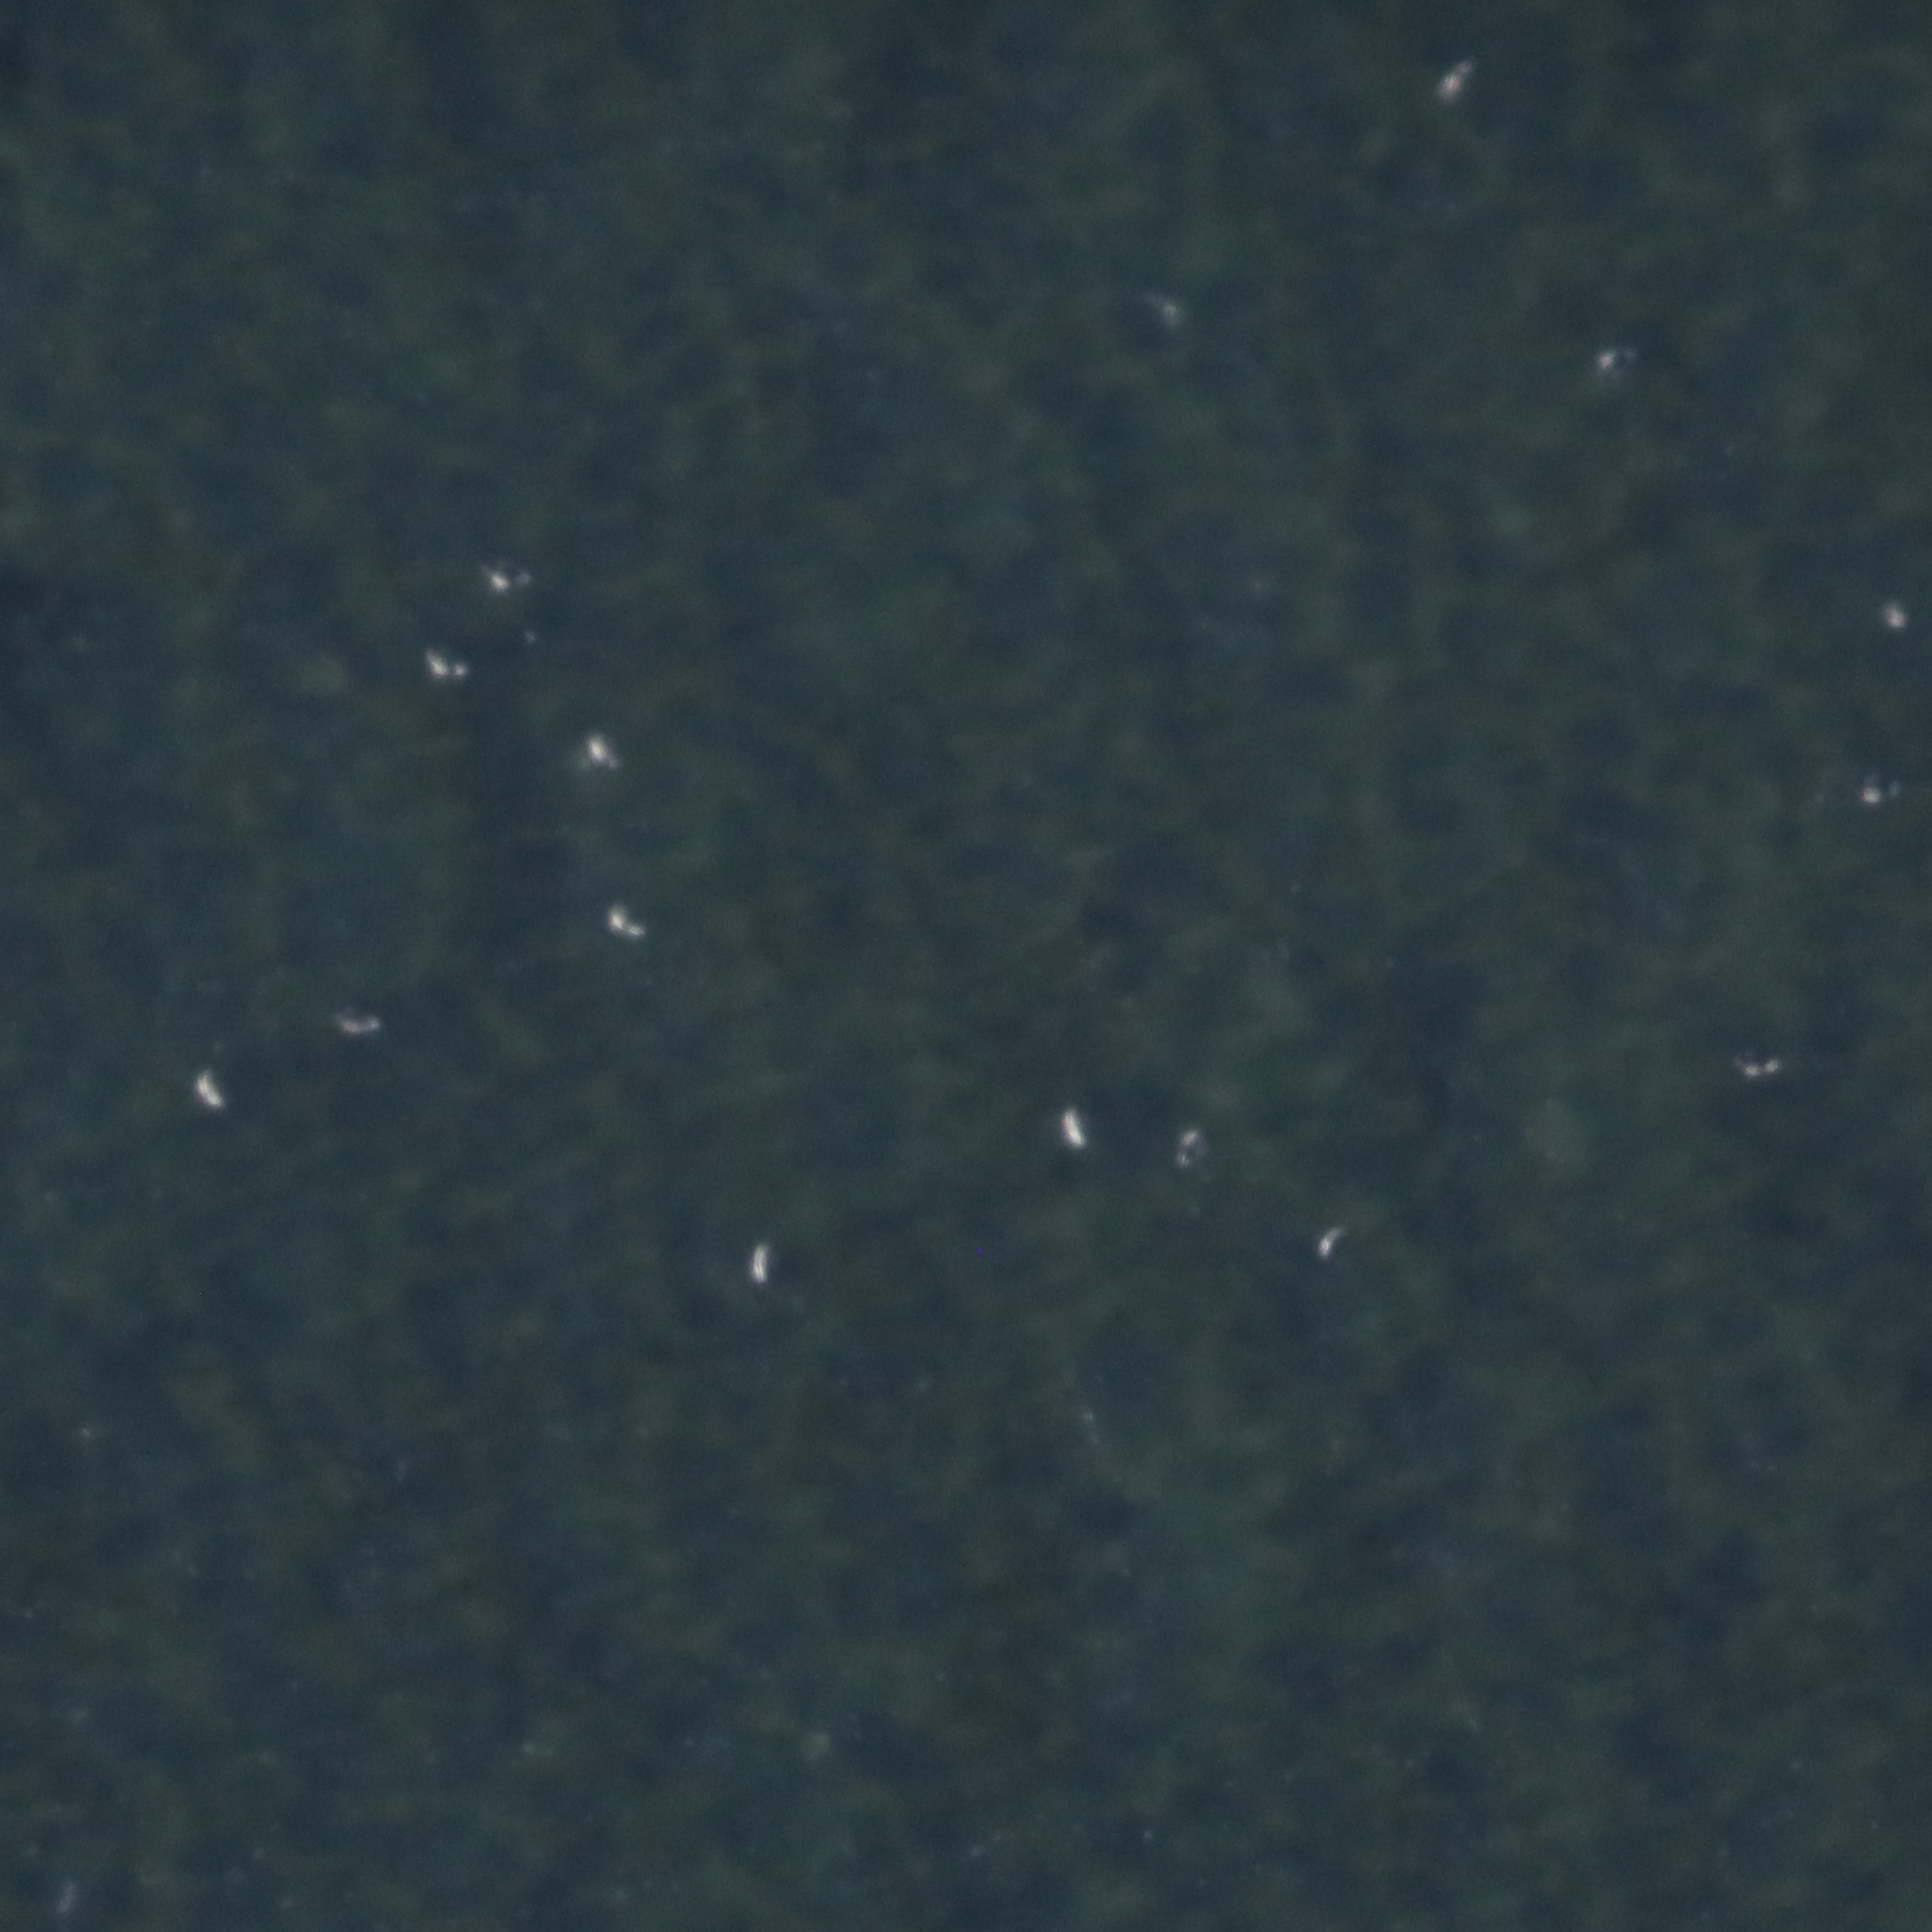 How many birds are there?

14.